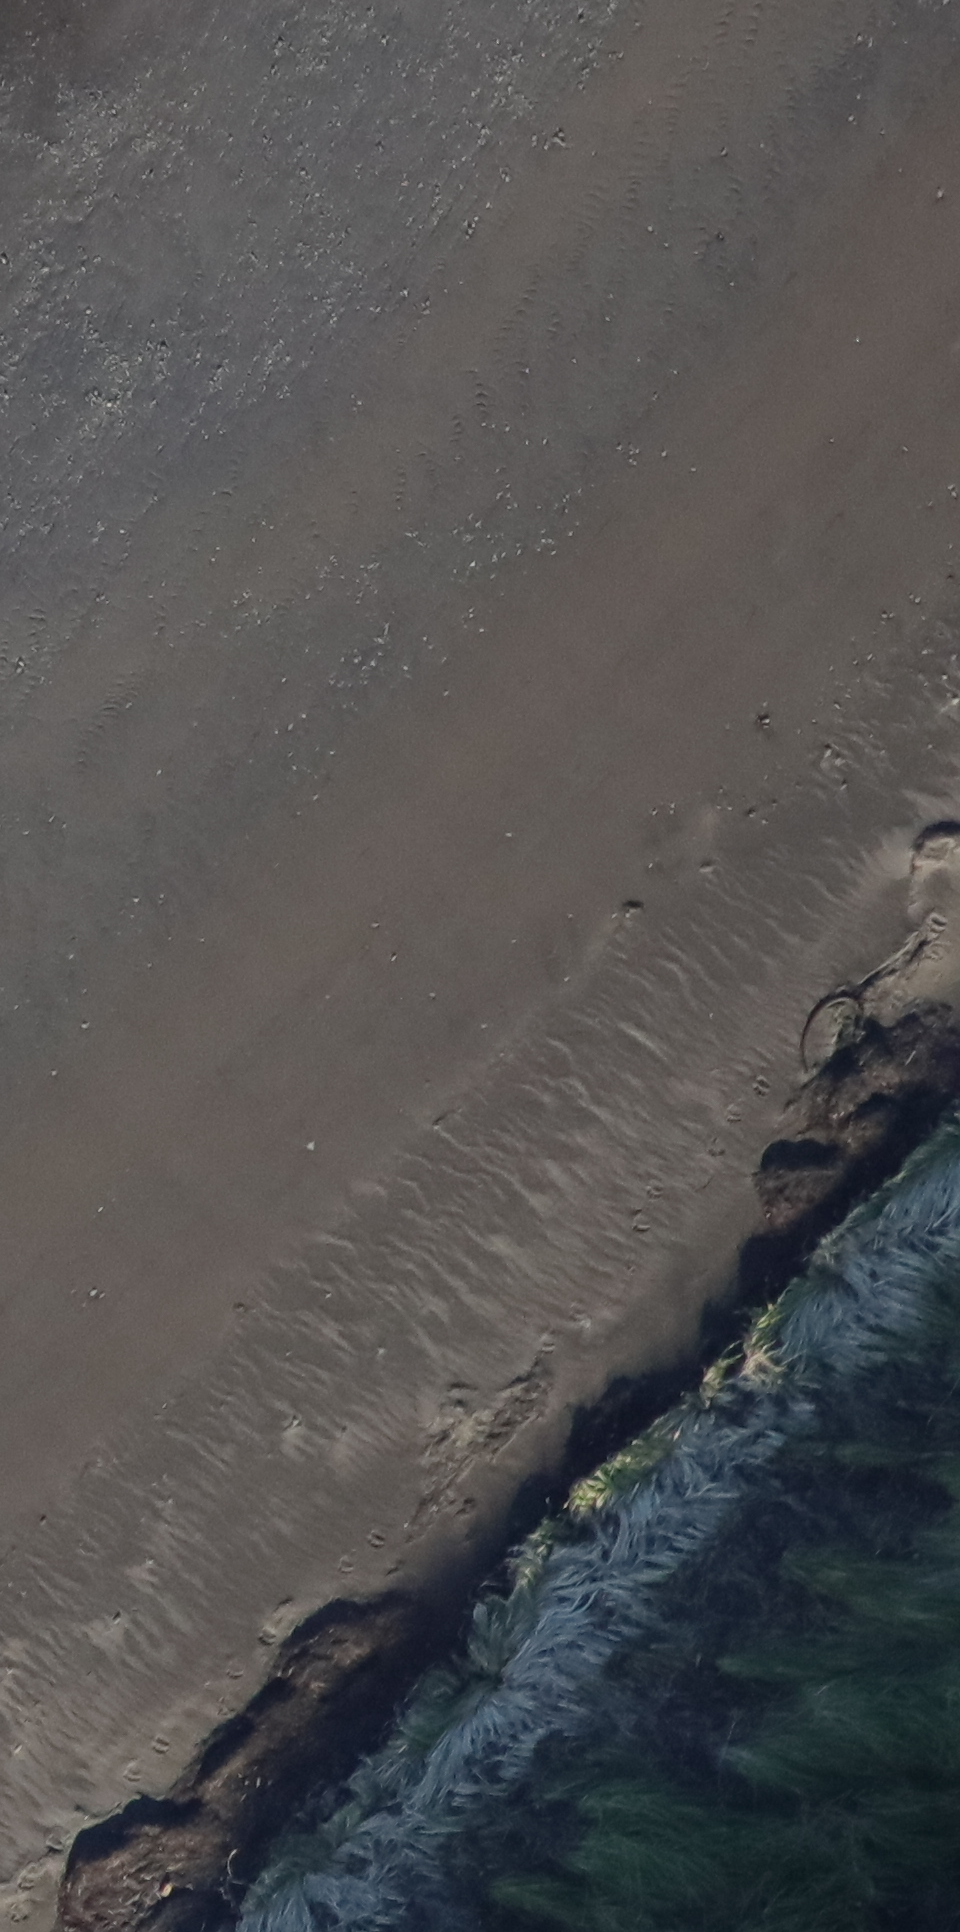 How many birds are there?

0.